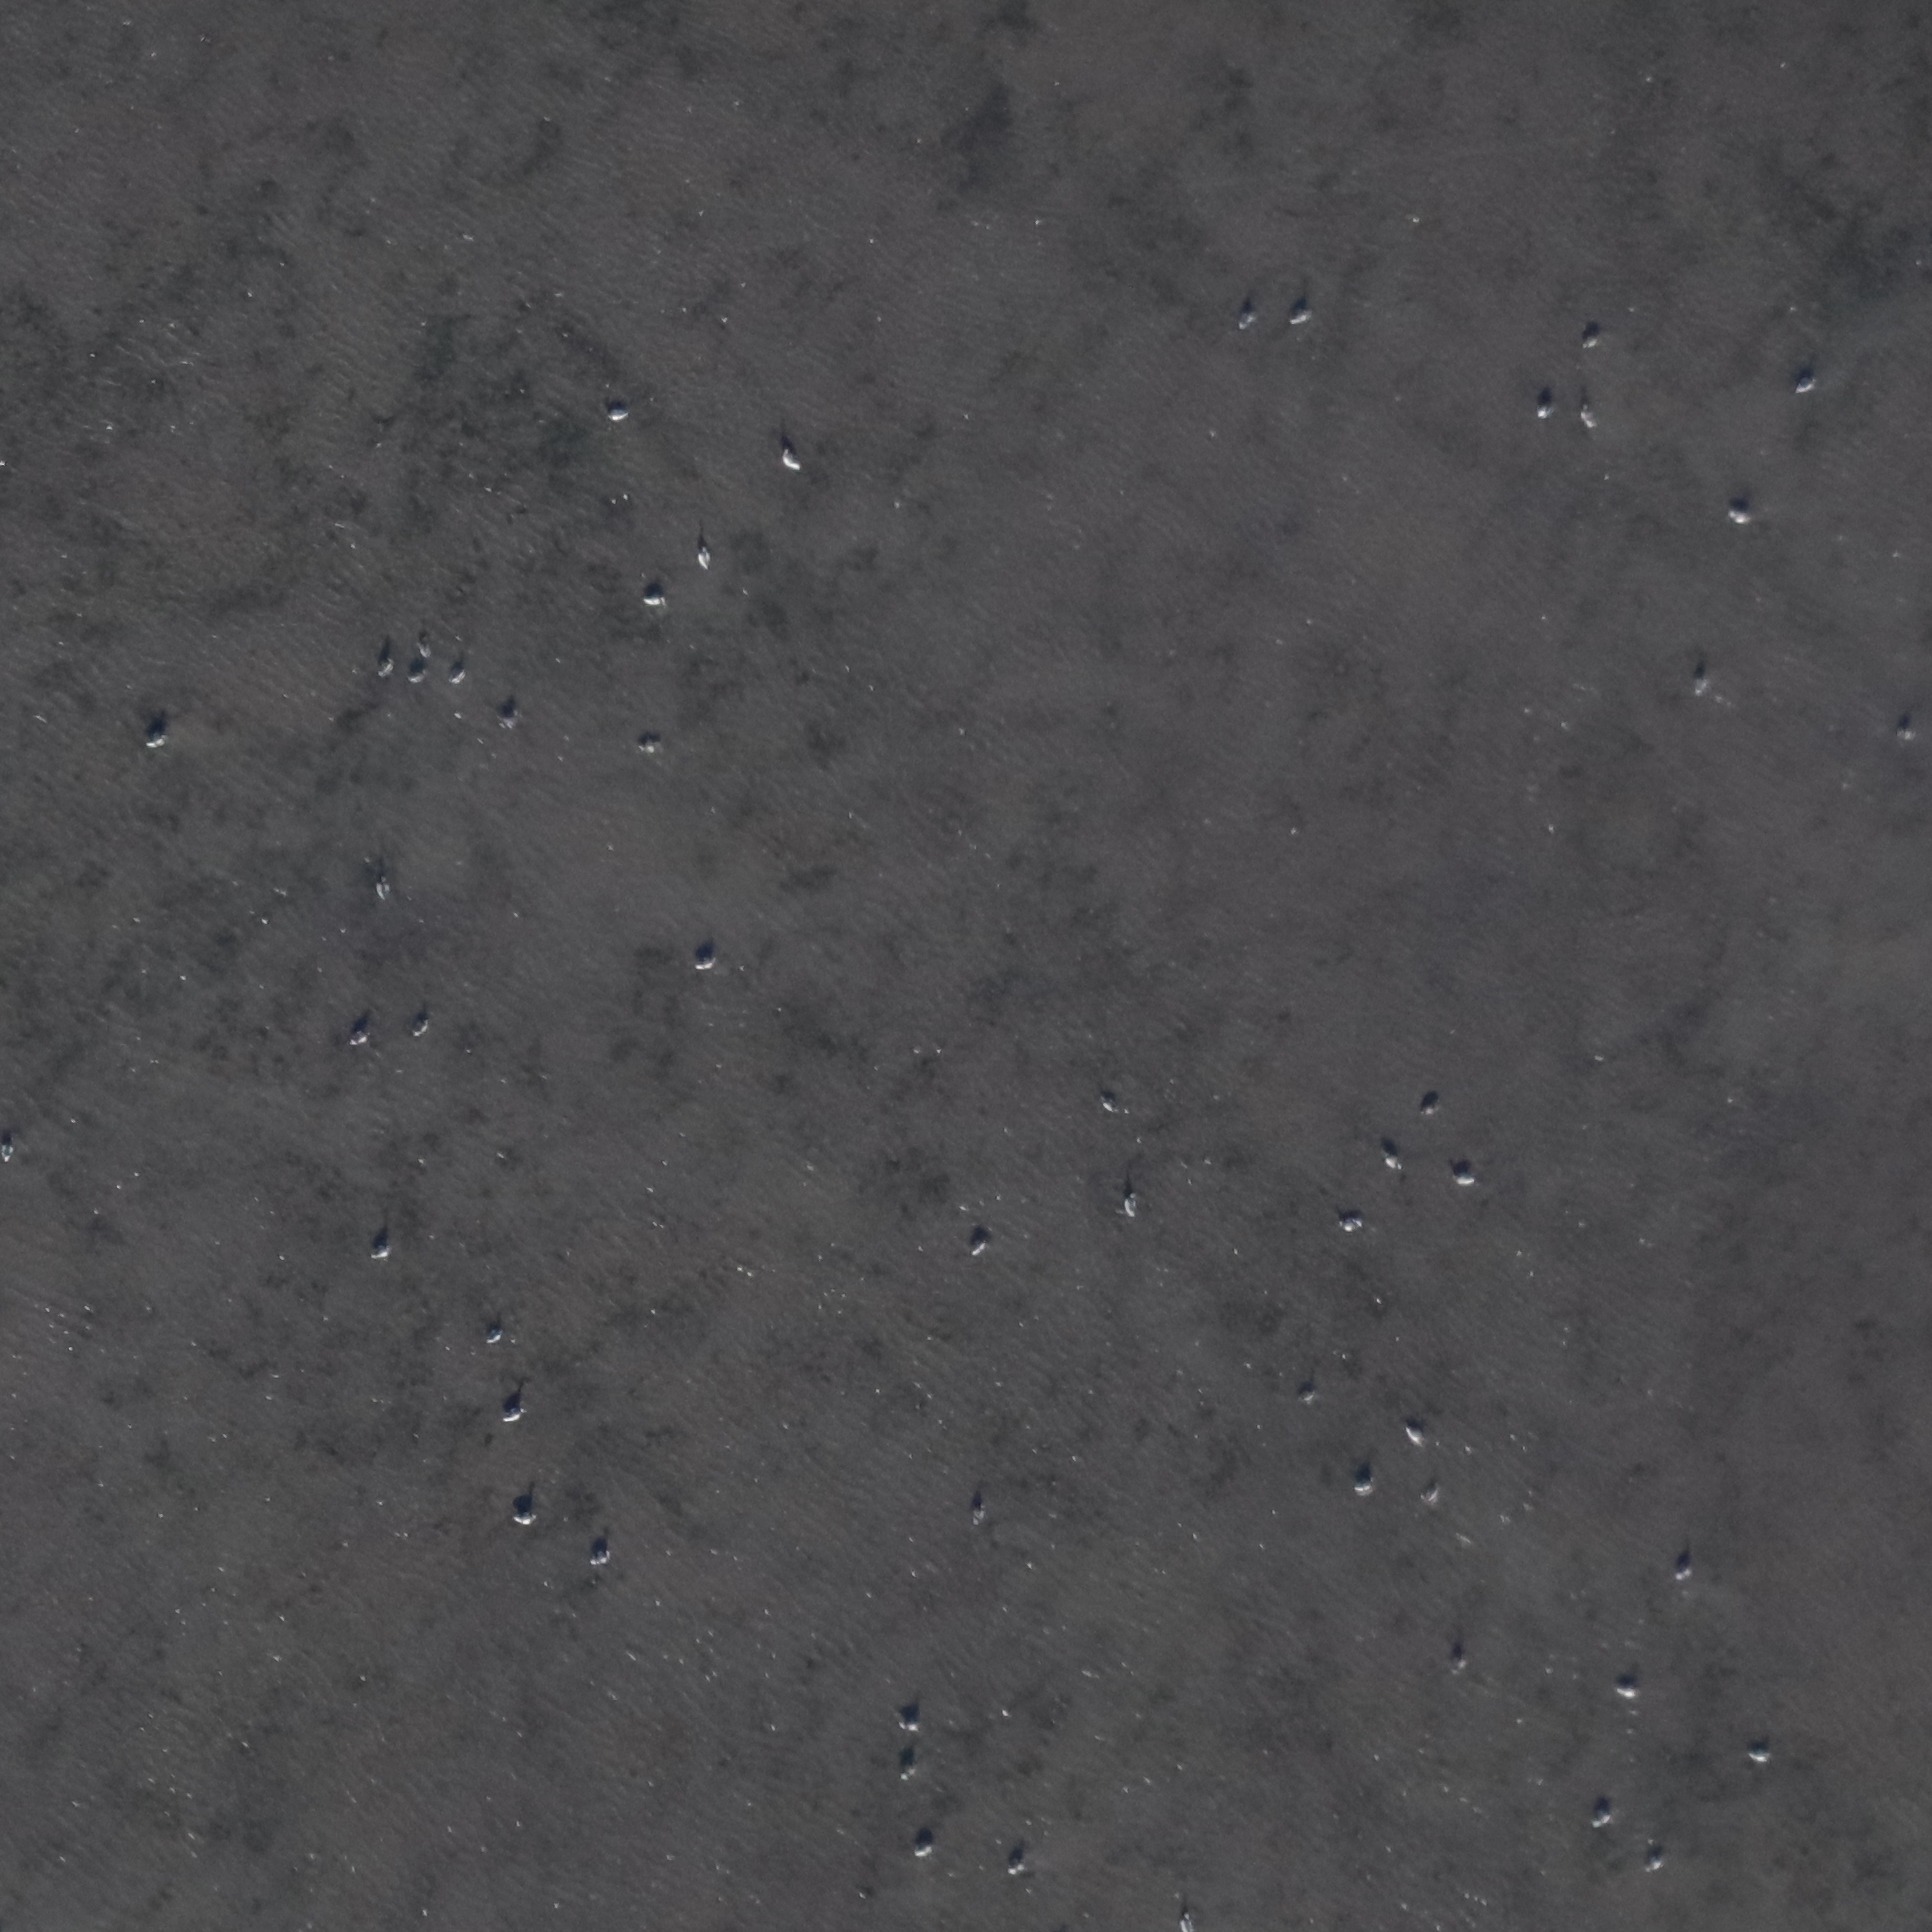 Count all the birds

53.